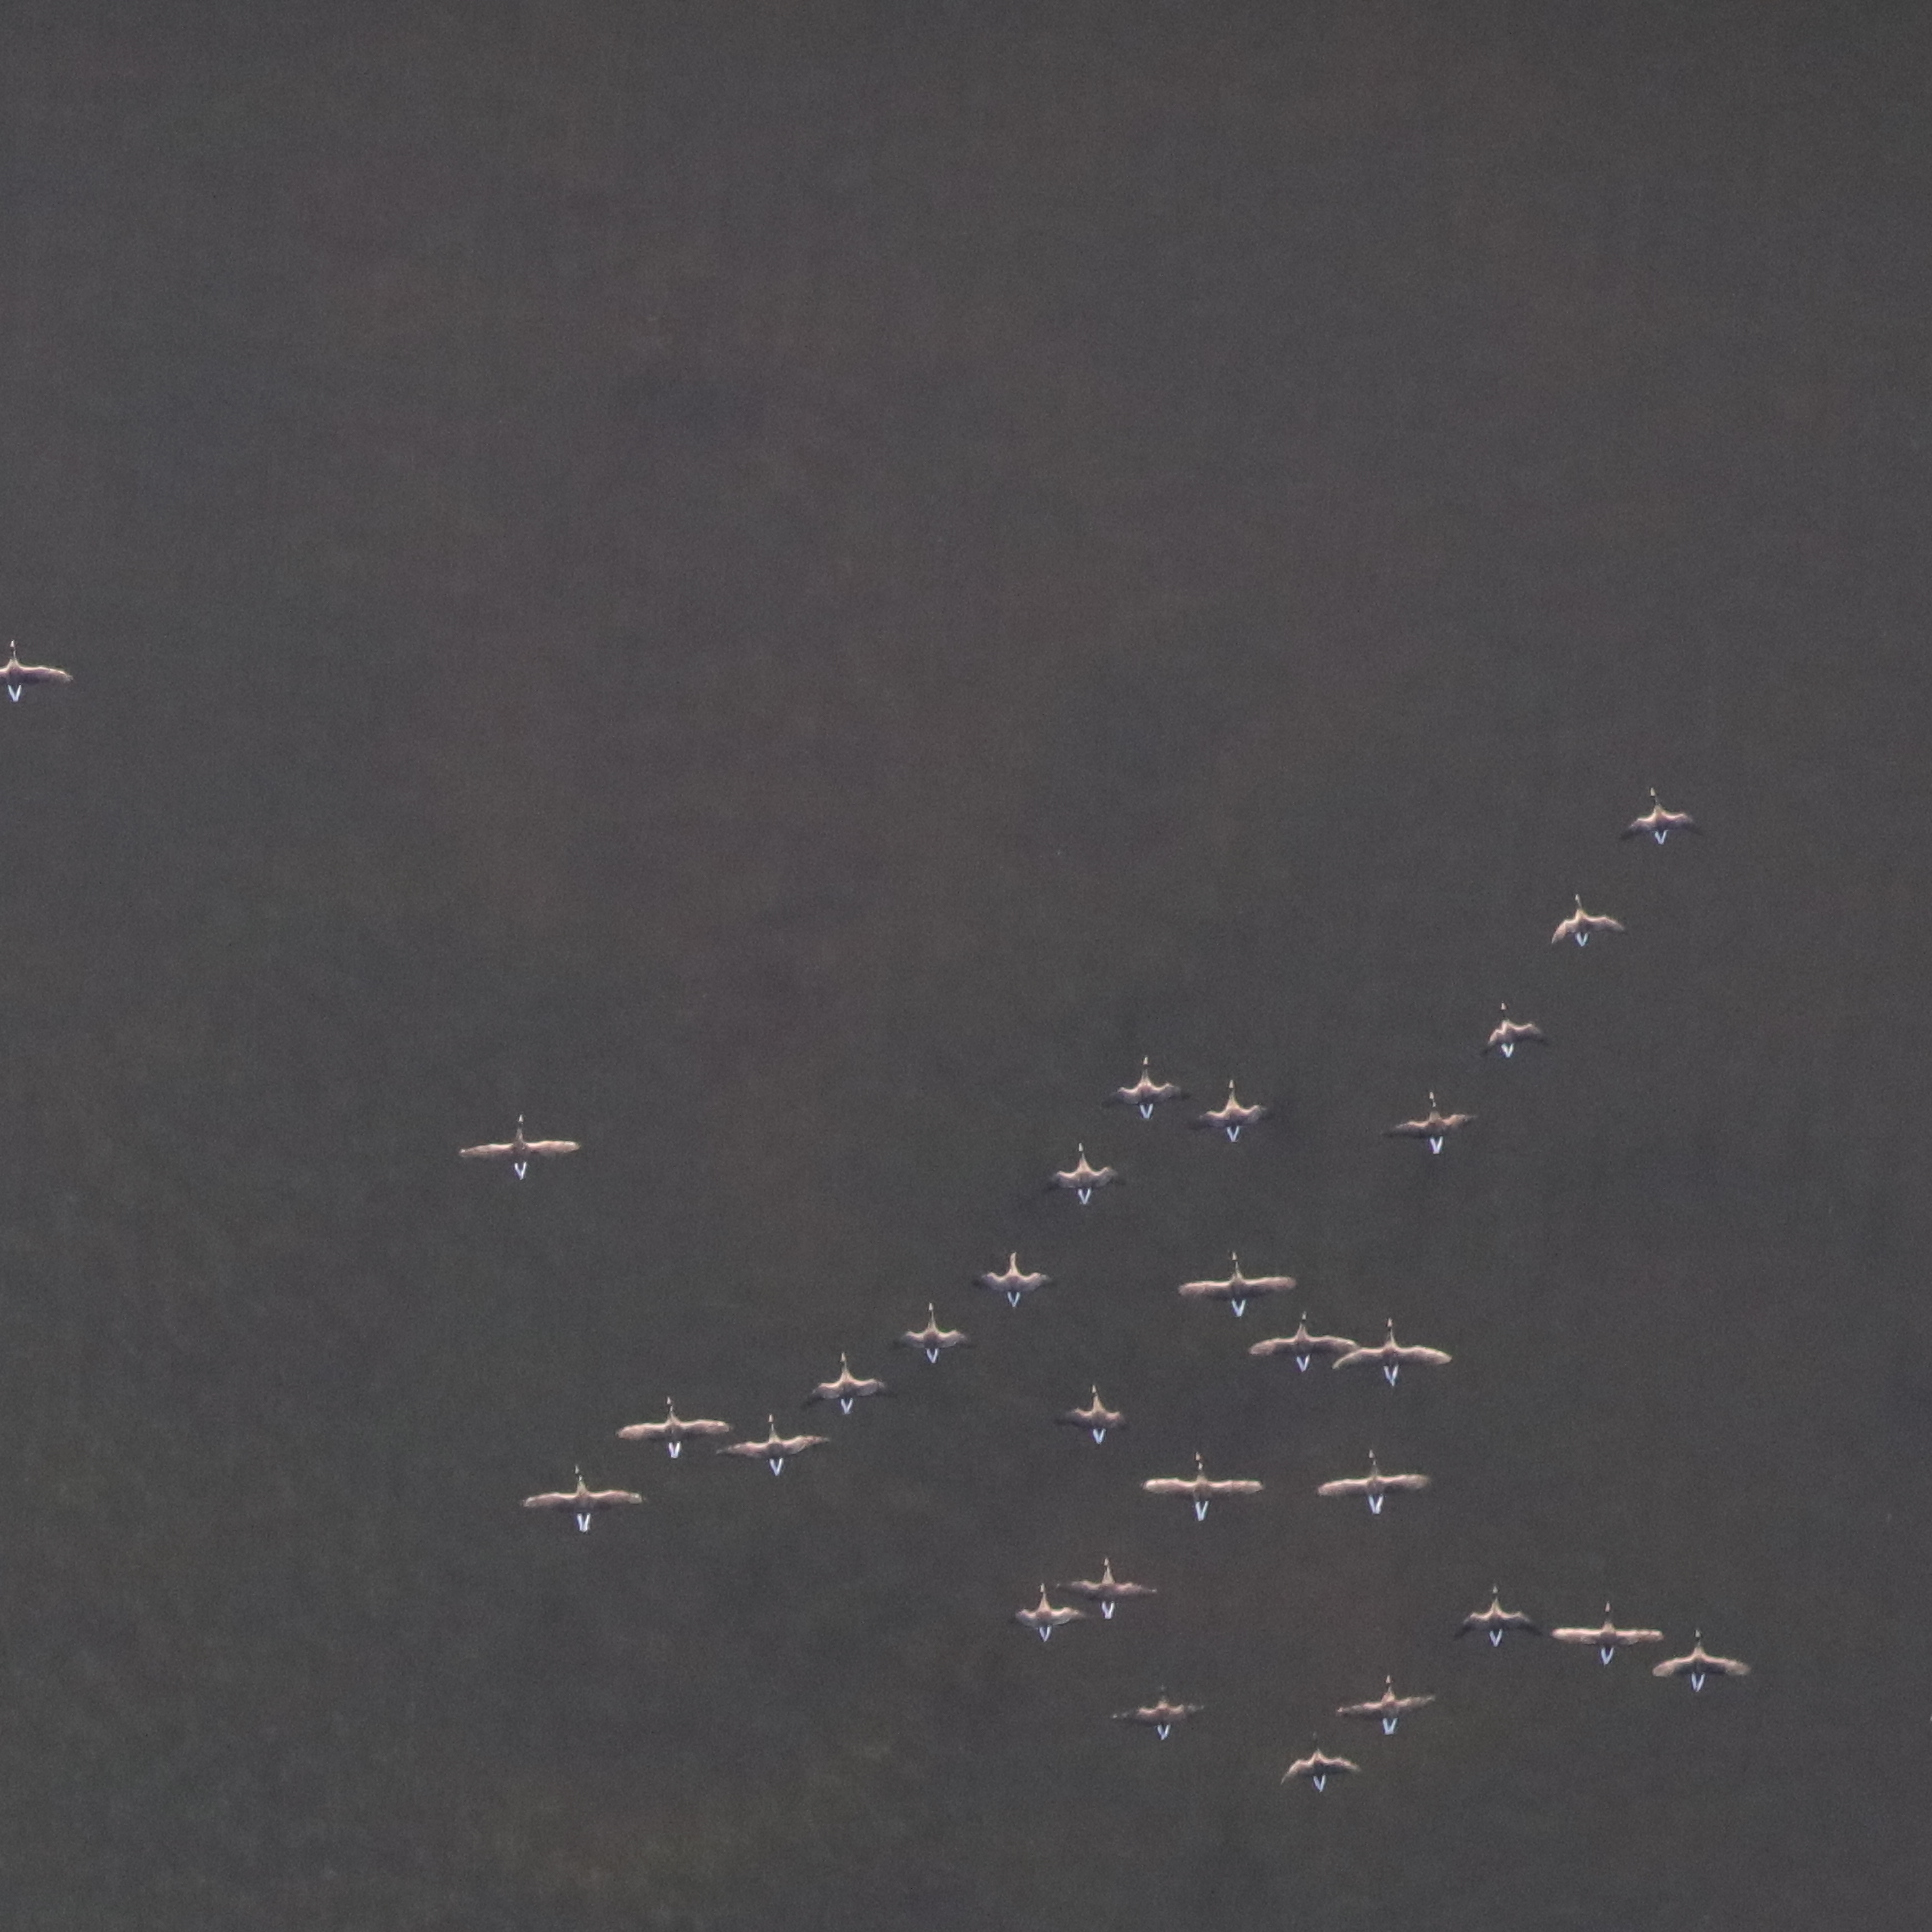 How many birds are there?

29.